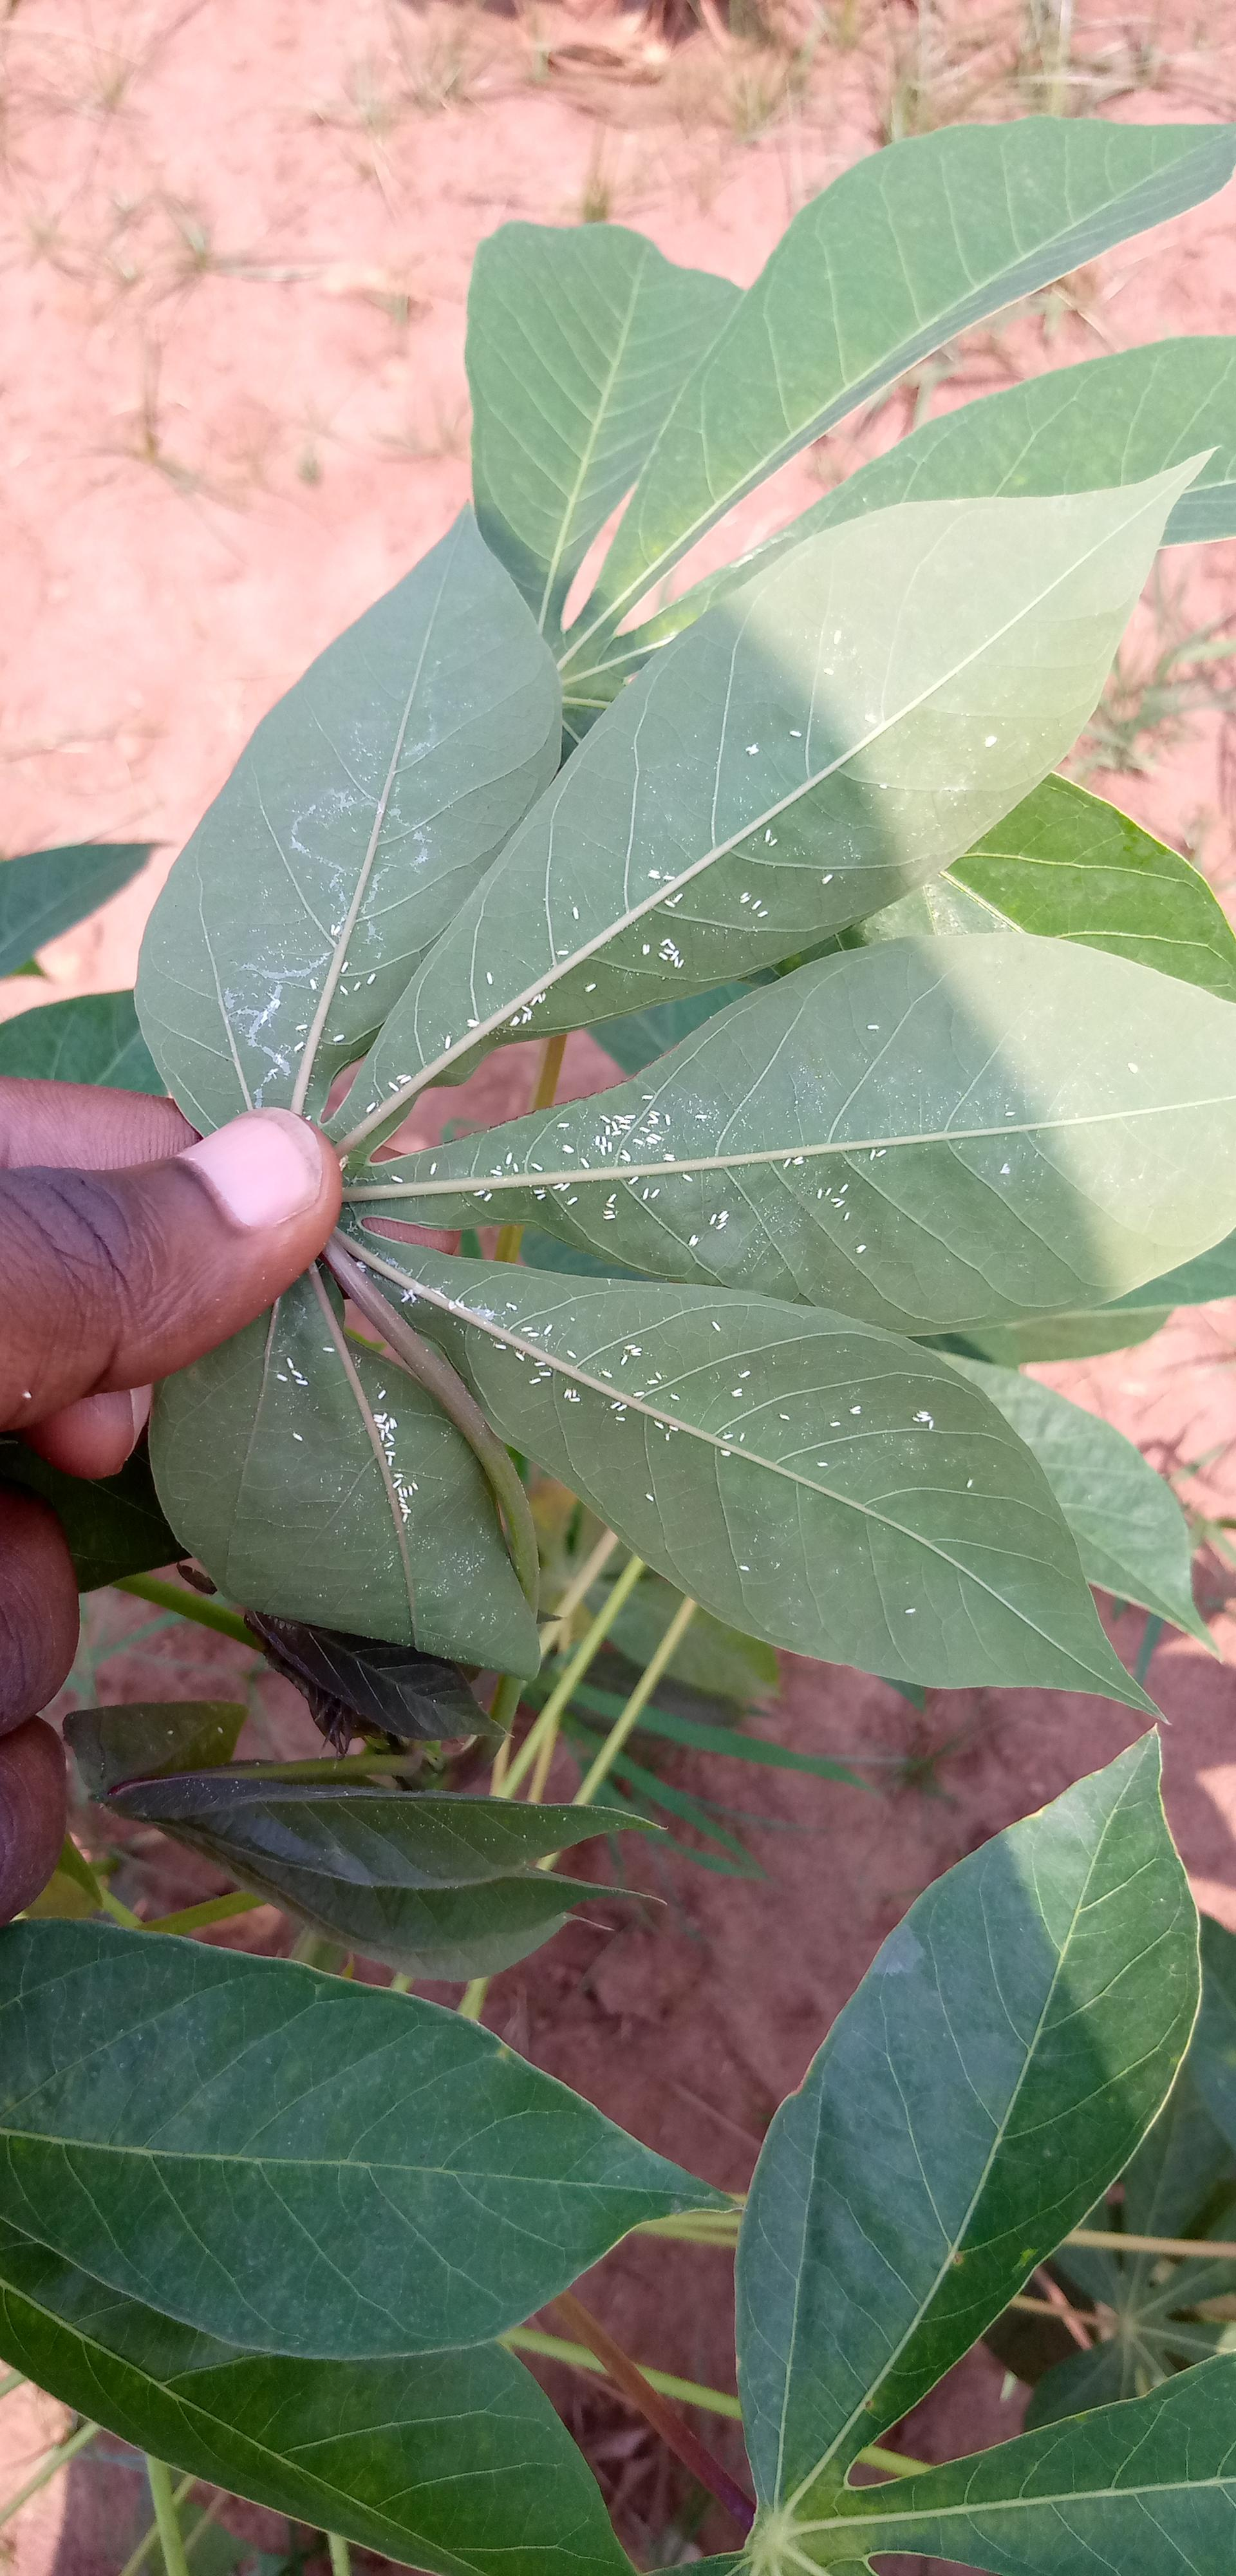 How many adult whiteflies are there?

206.